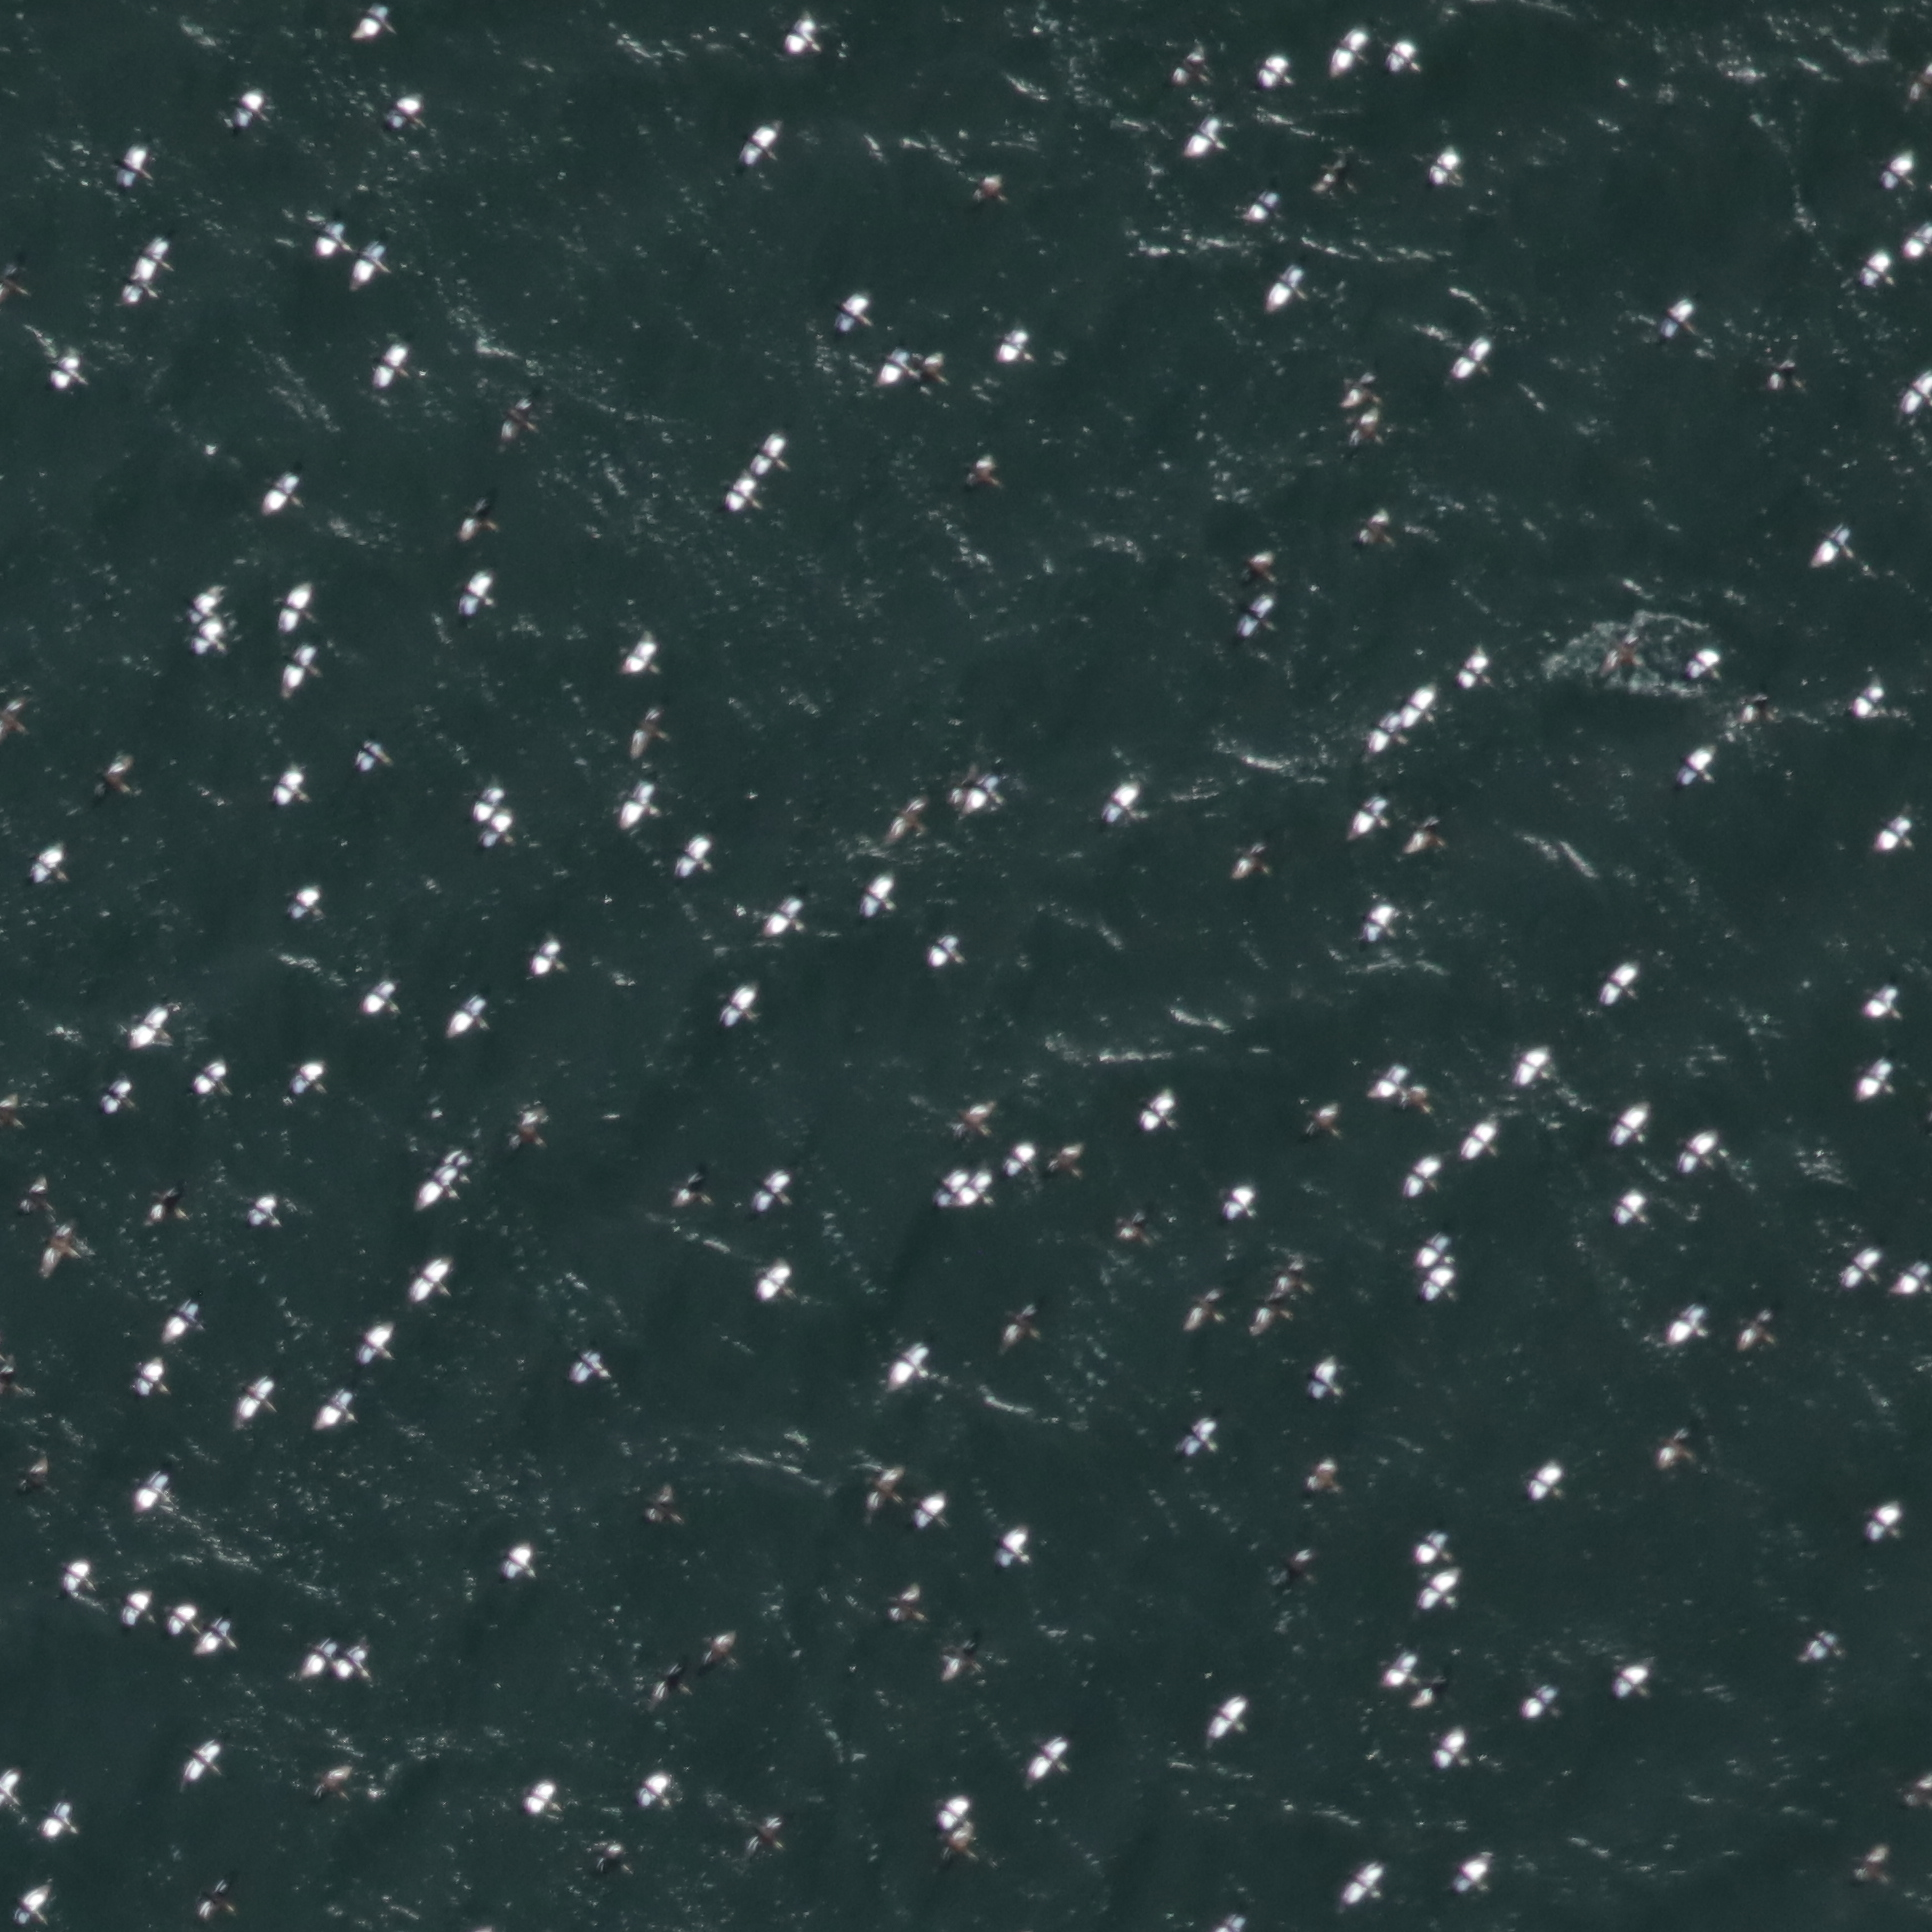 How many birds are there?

192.